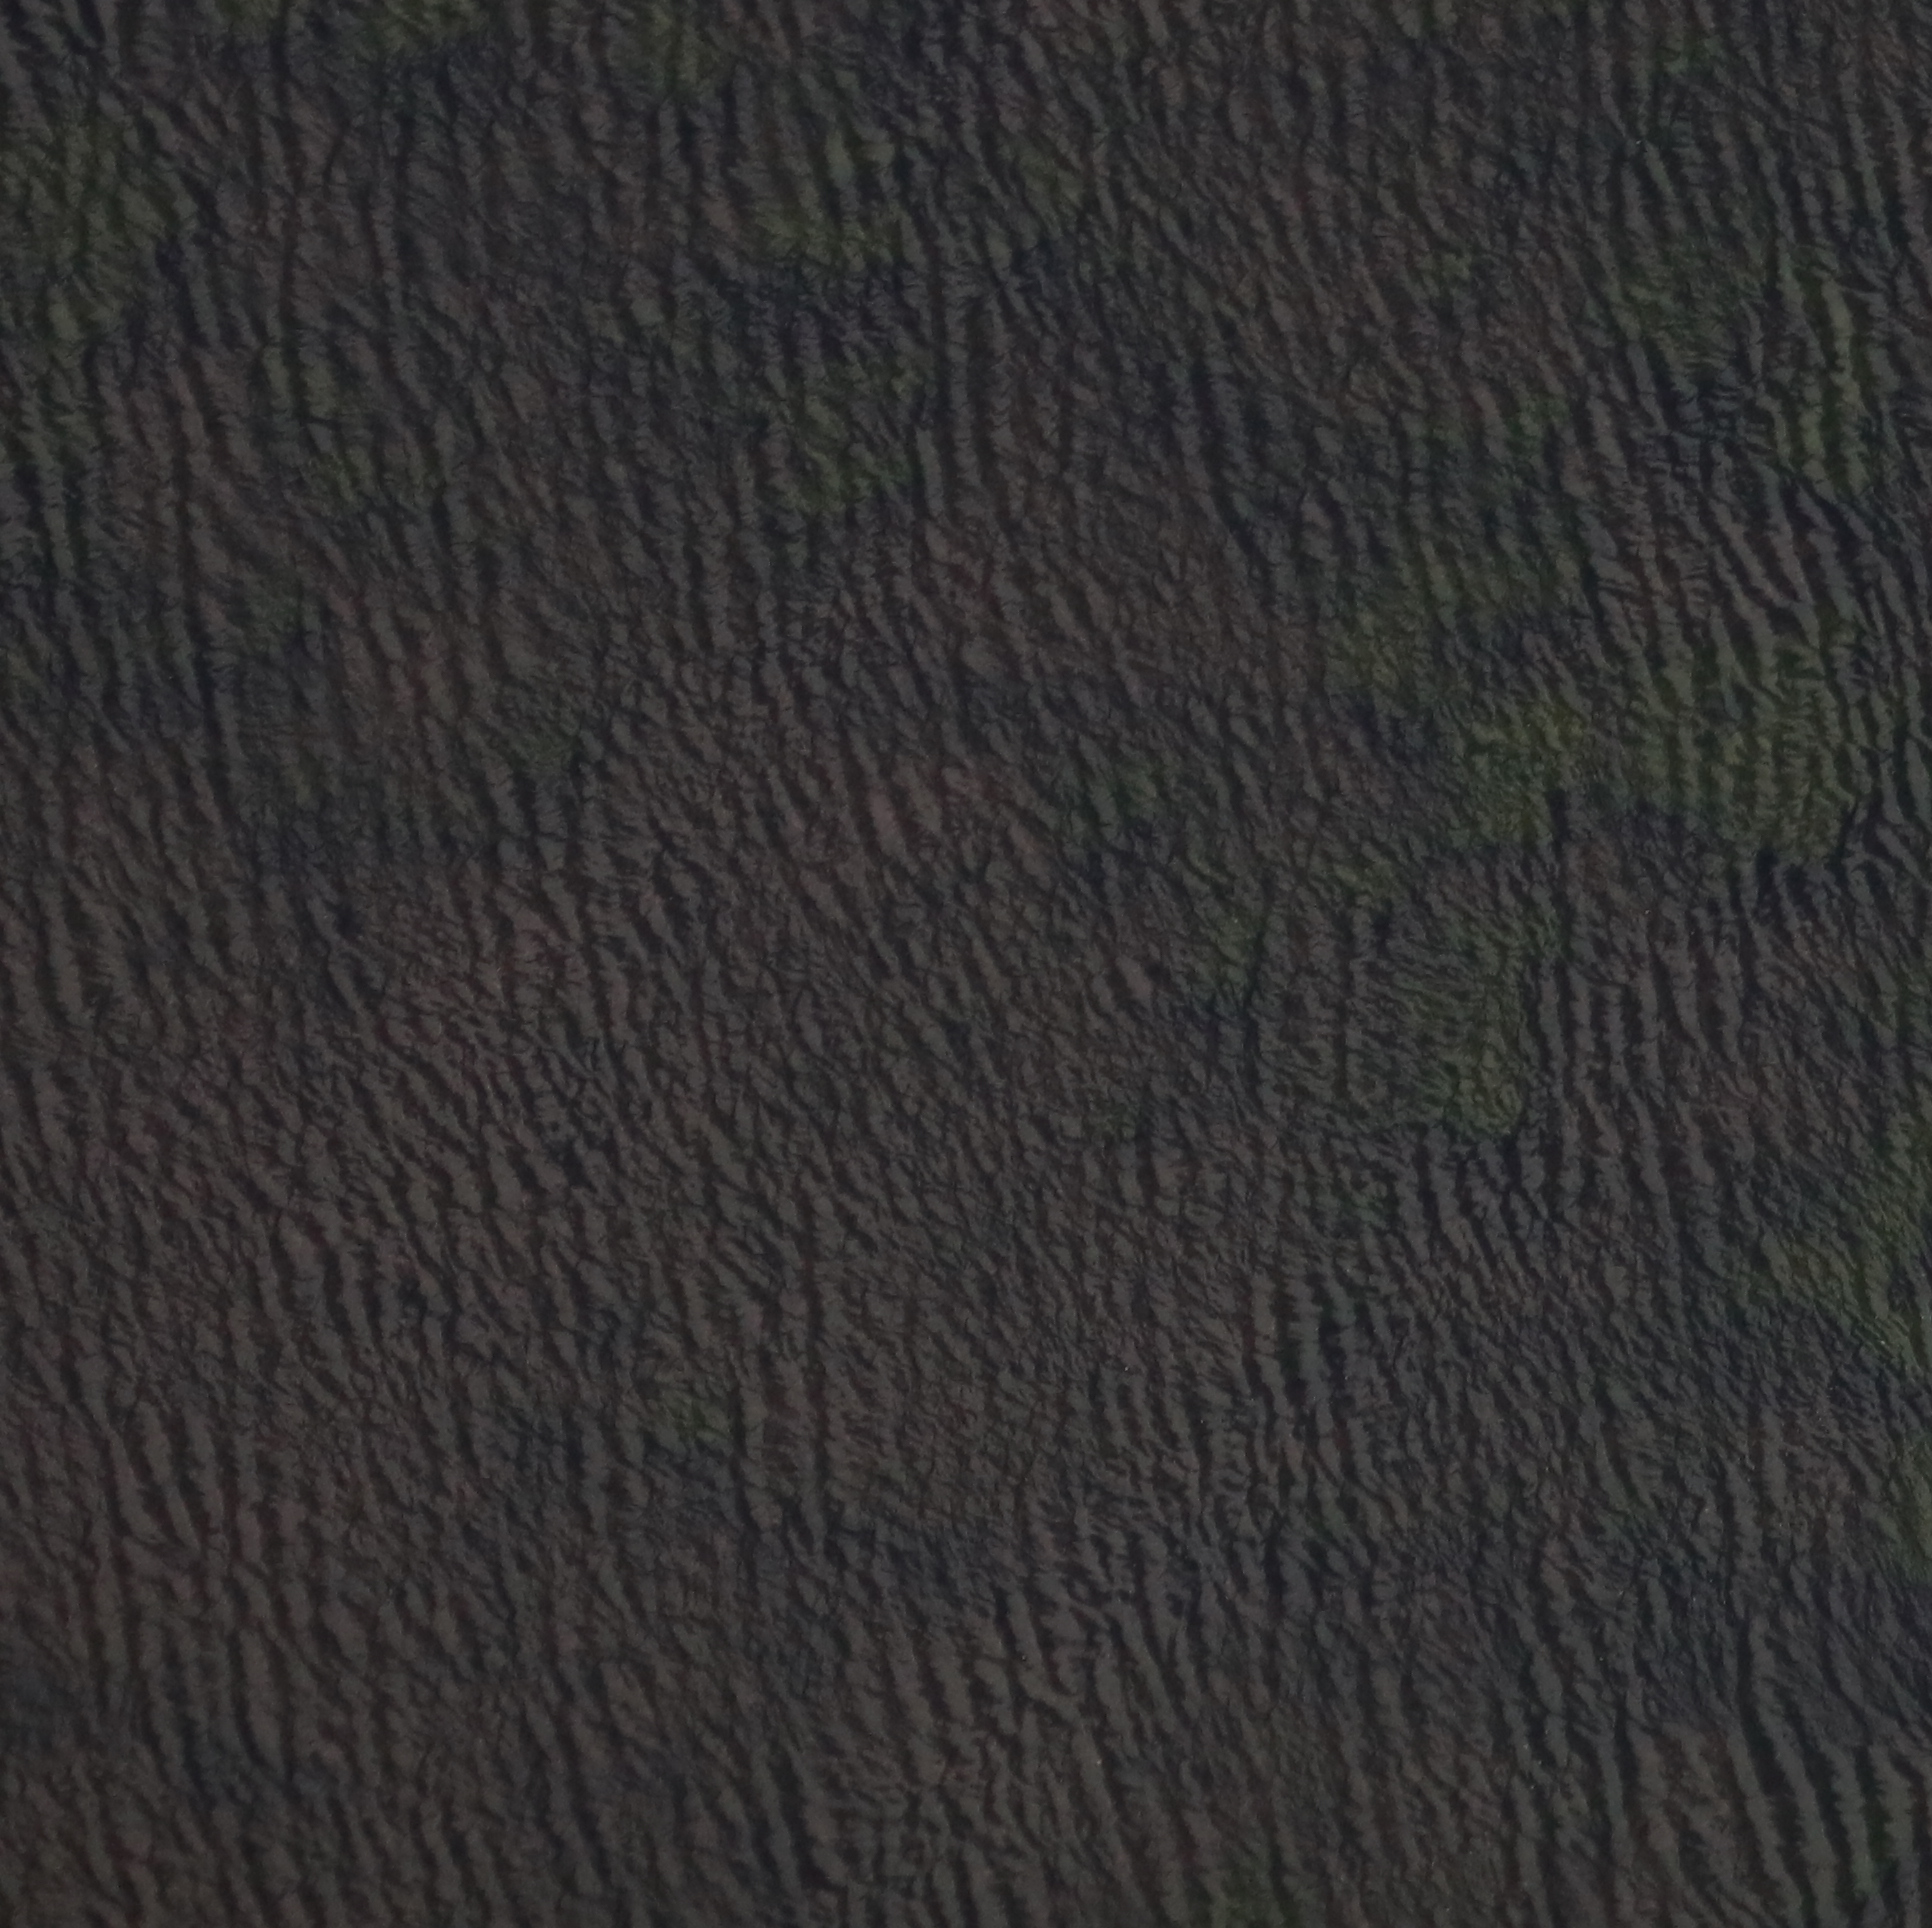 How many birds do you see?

0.